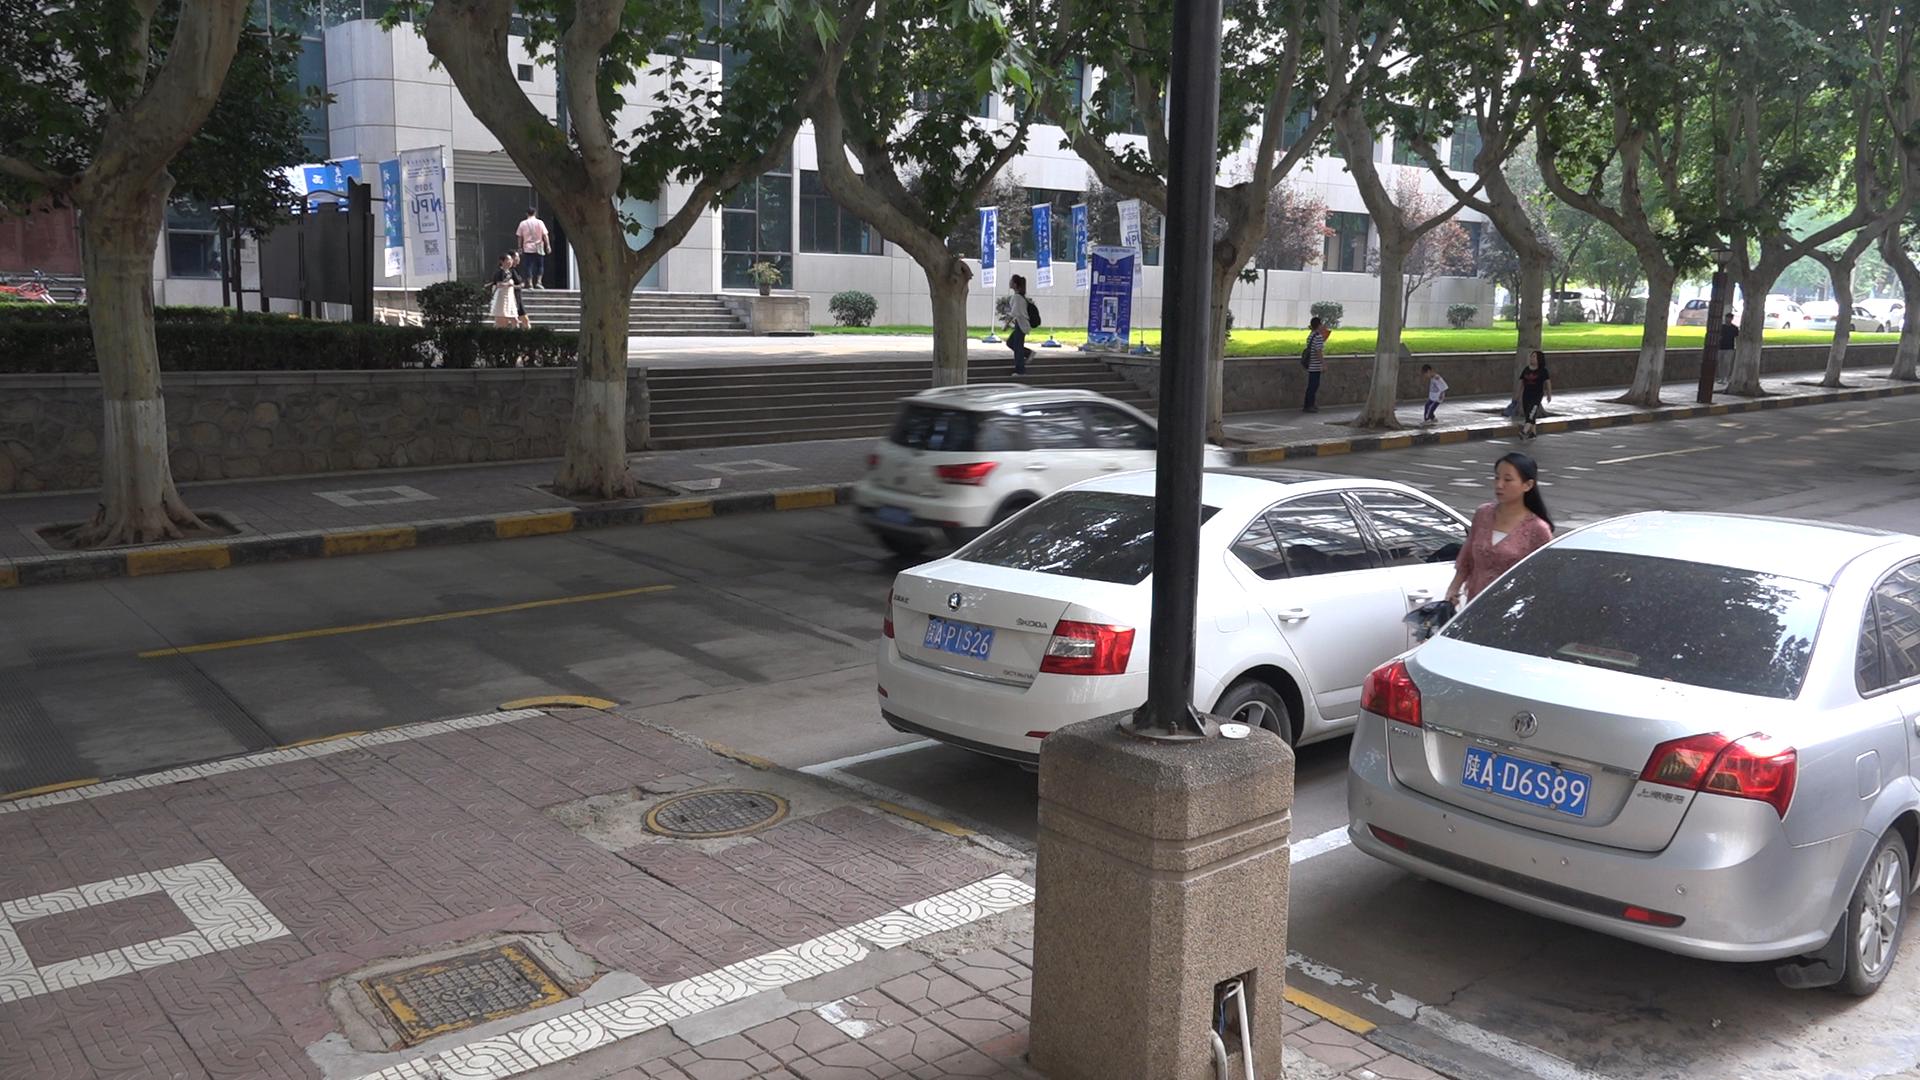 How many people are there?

9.